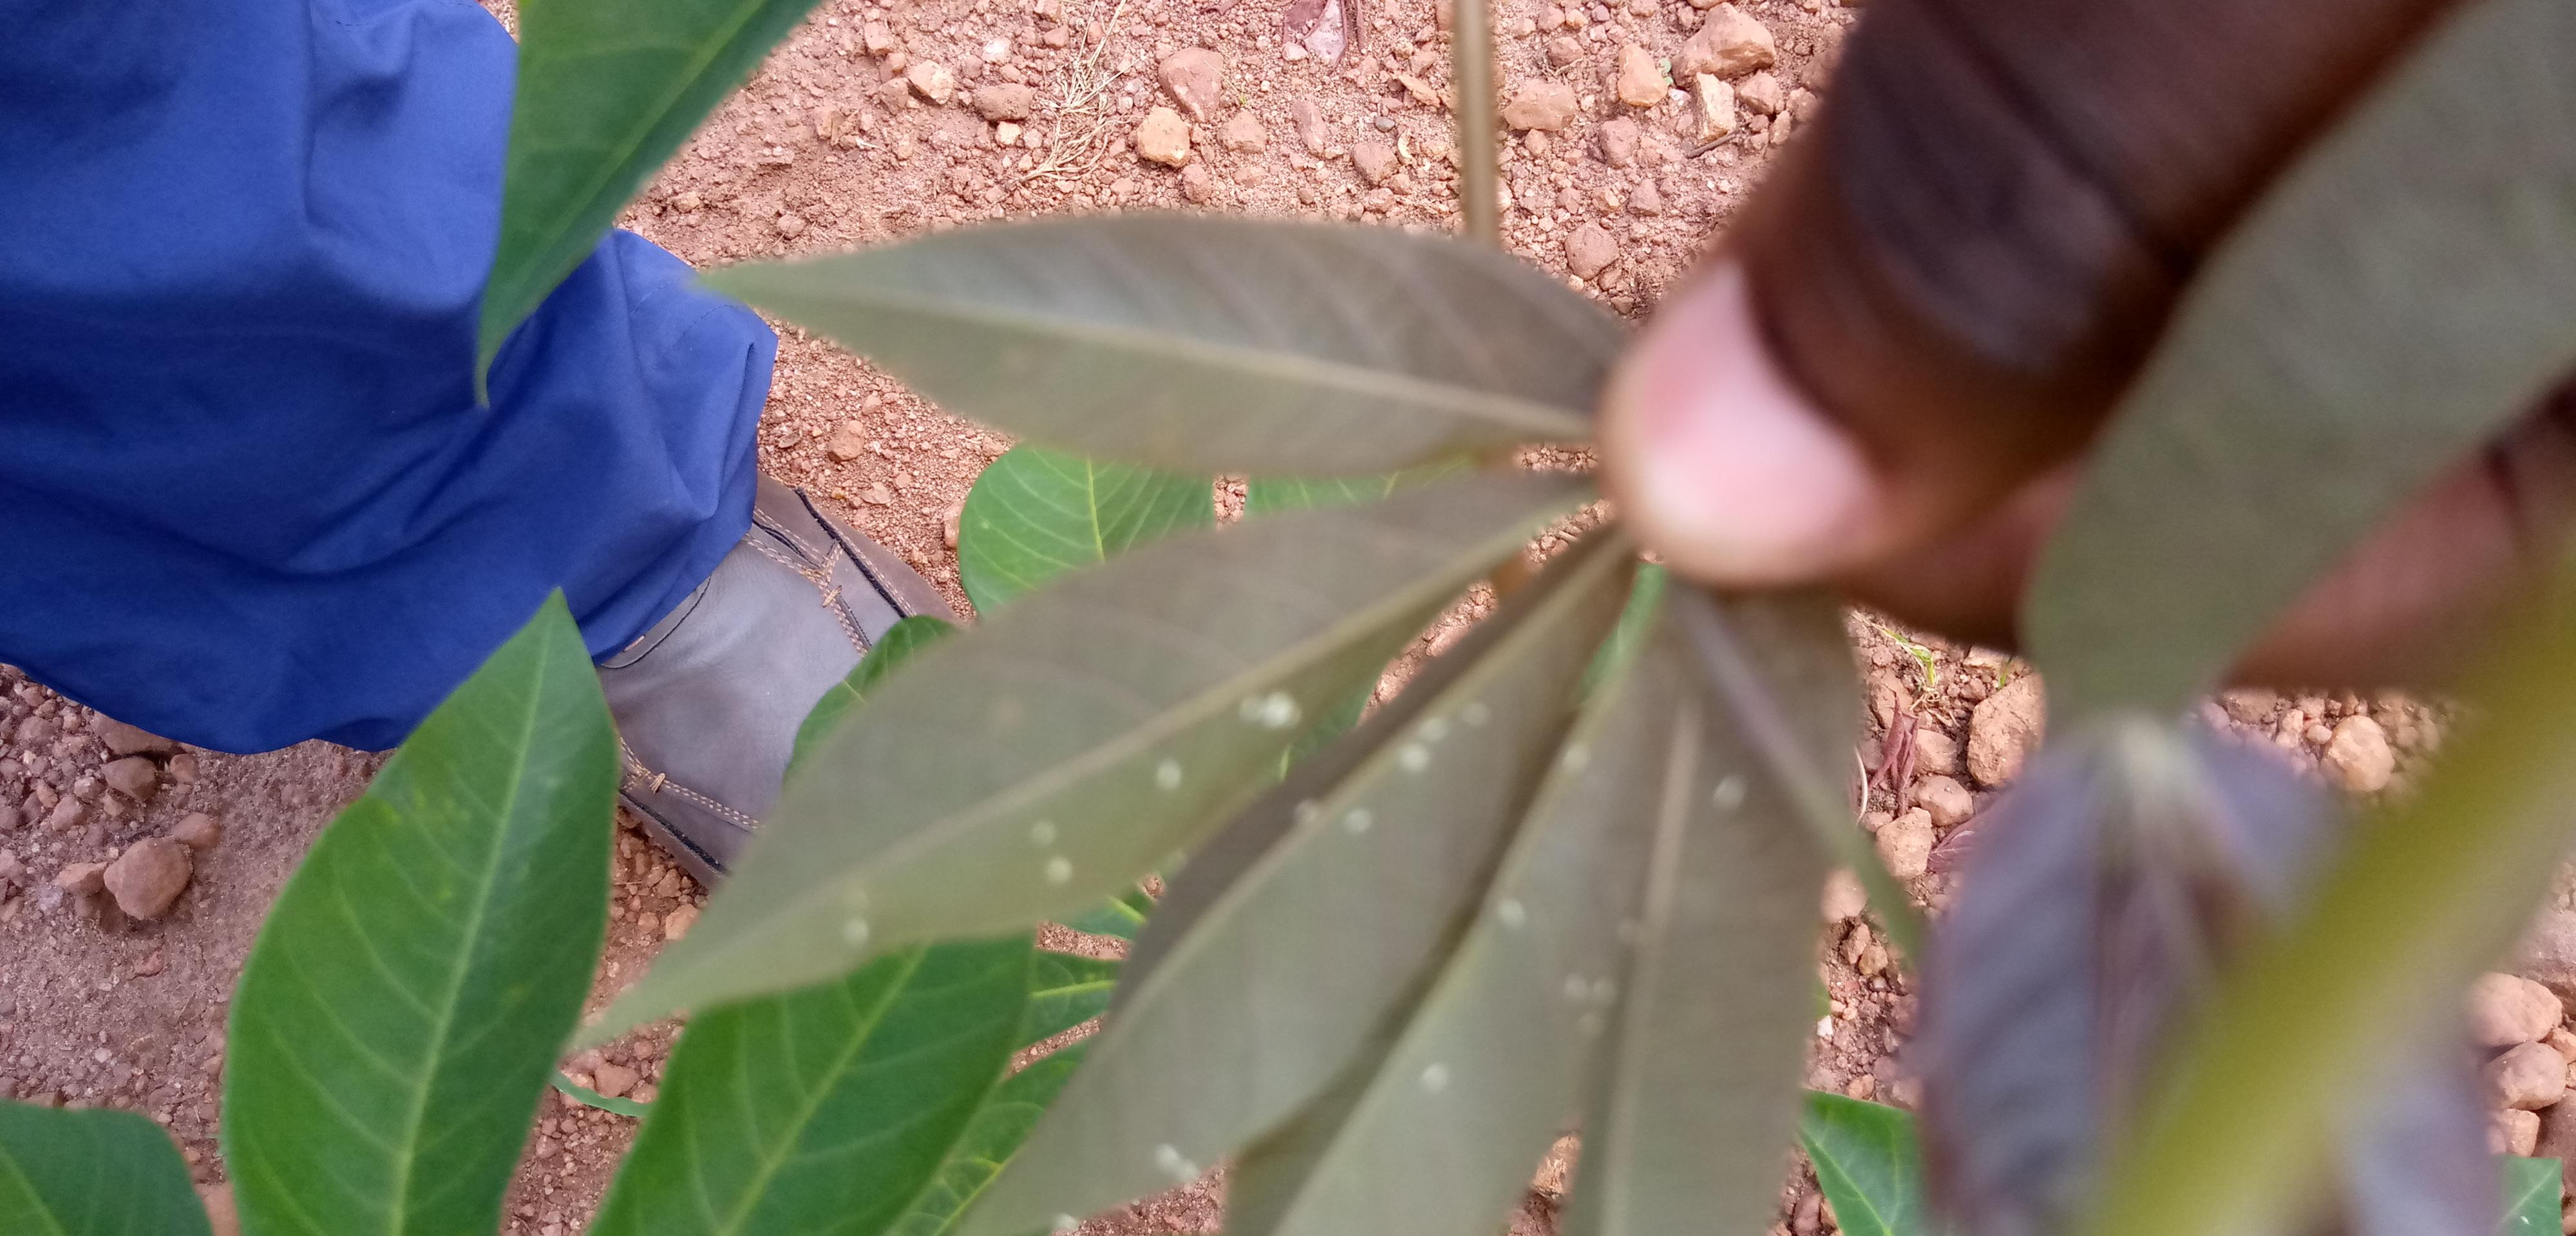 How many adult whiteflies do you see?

19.